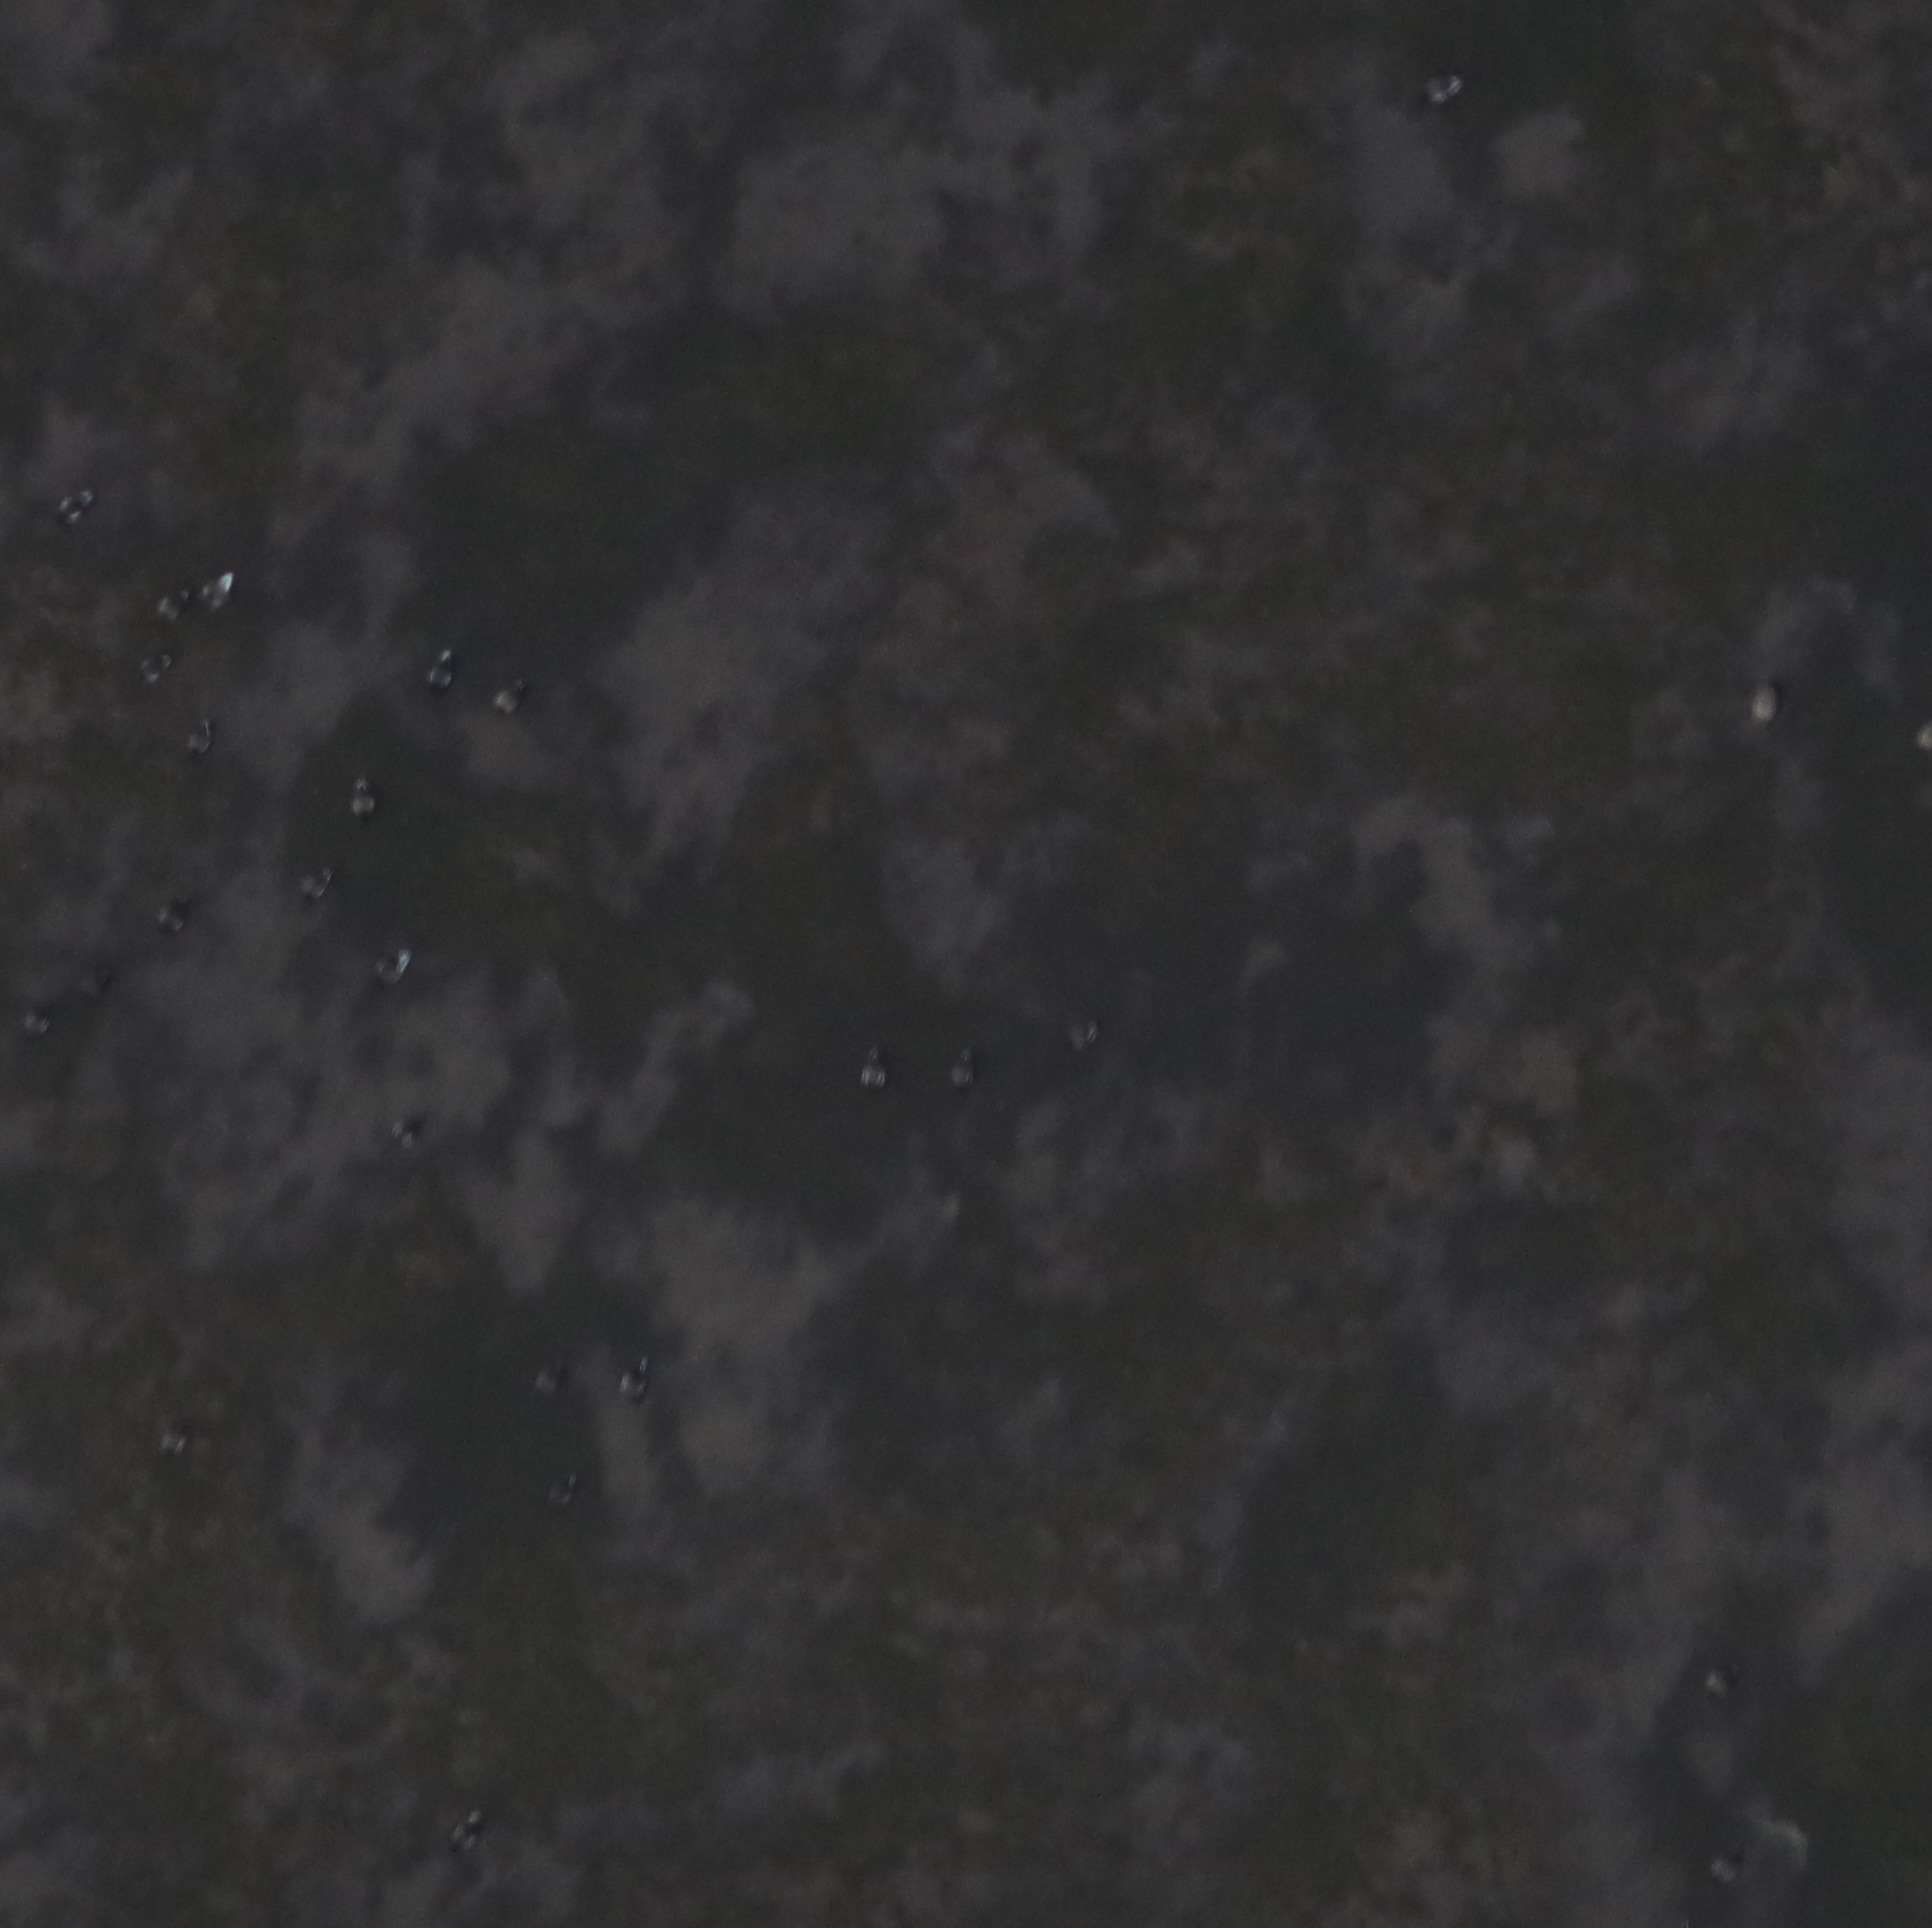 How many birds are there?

27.